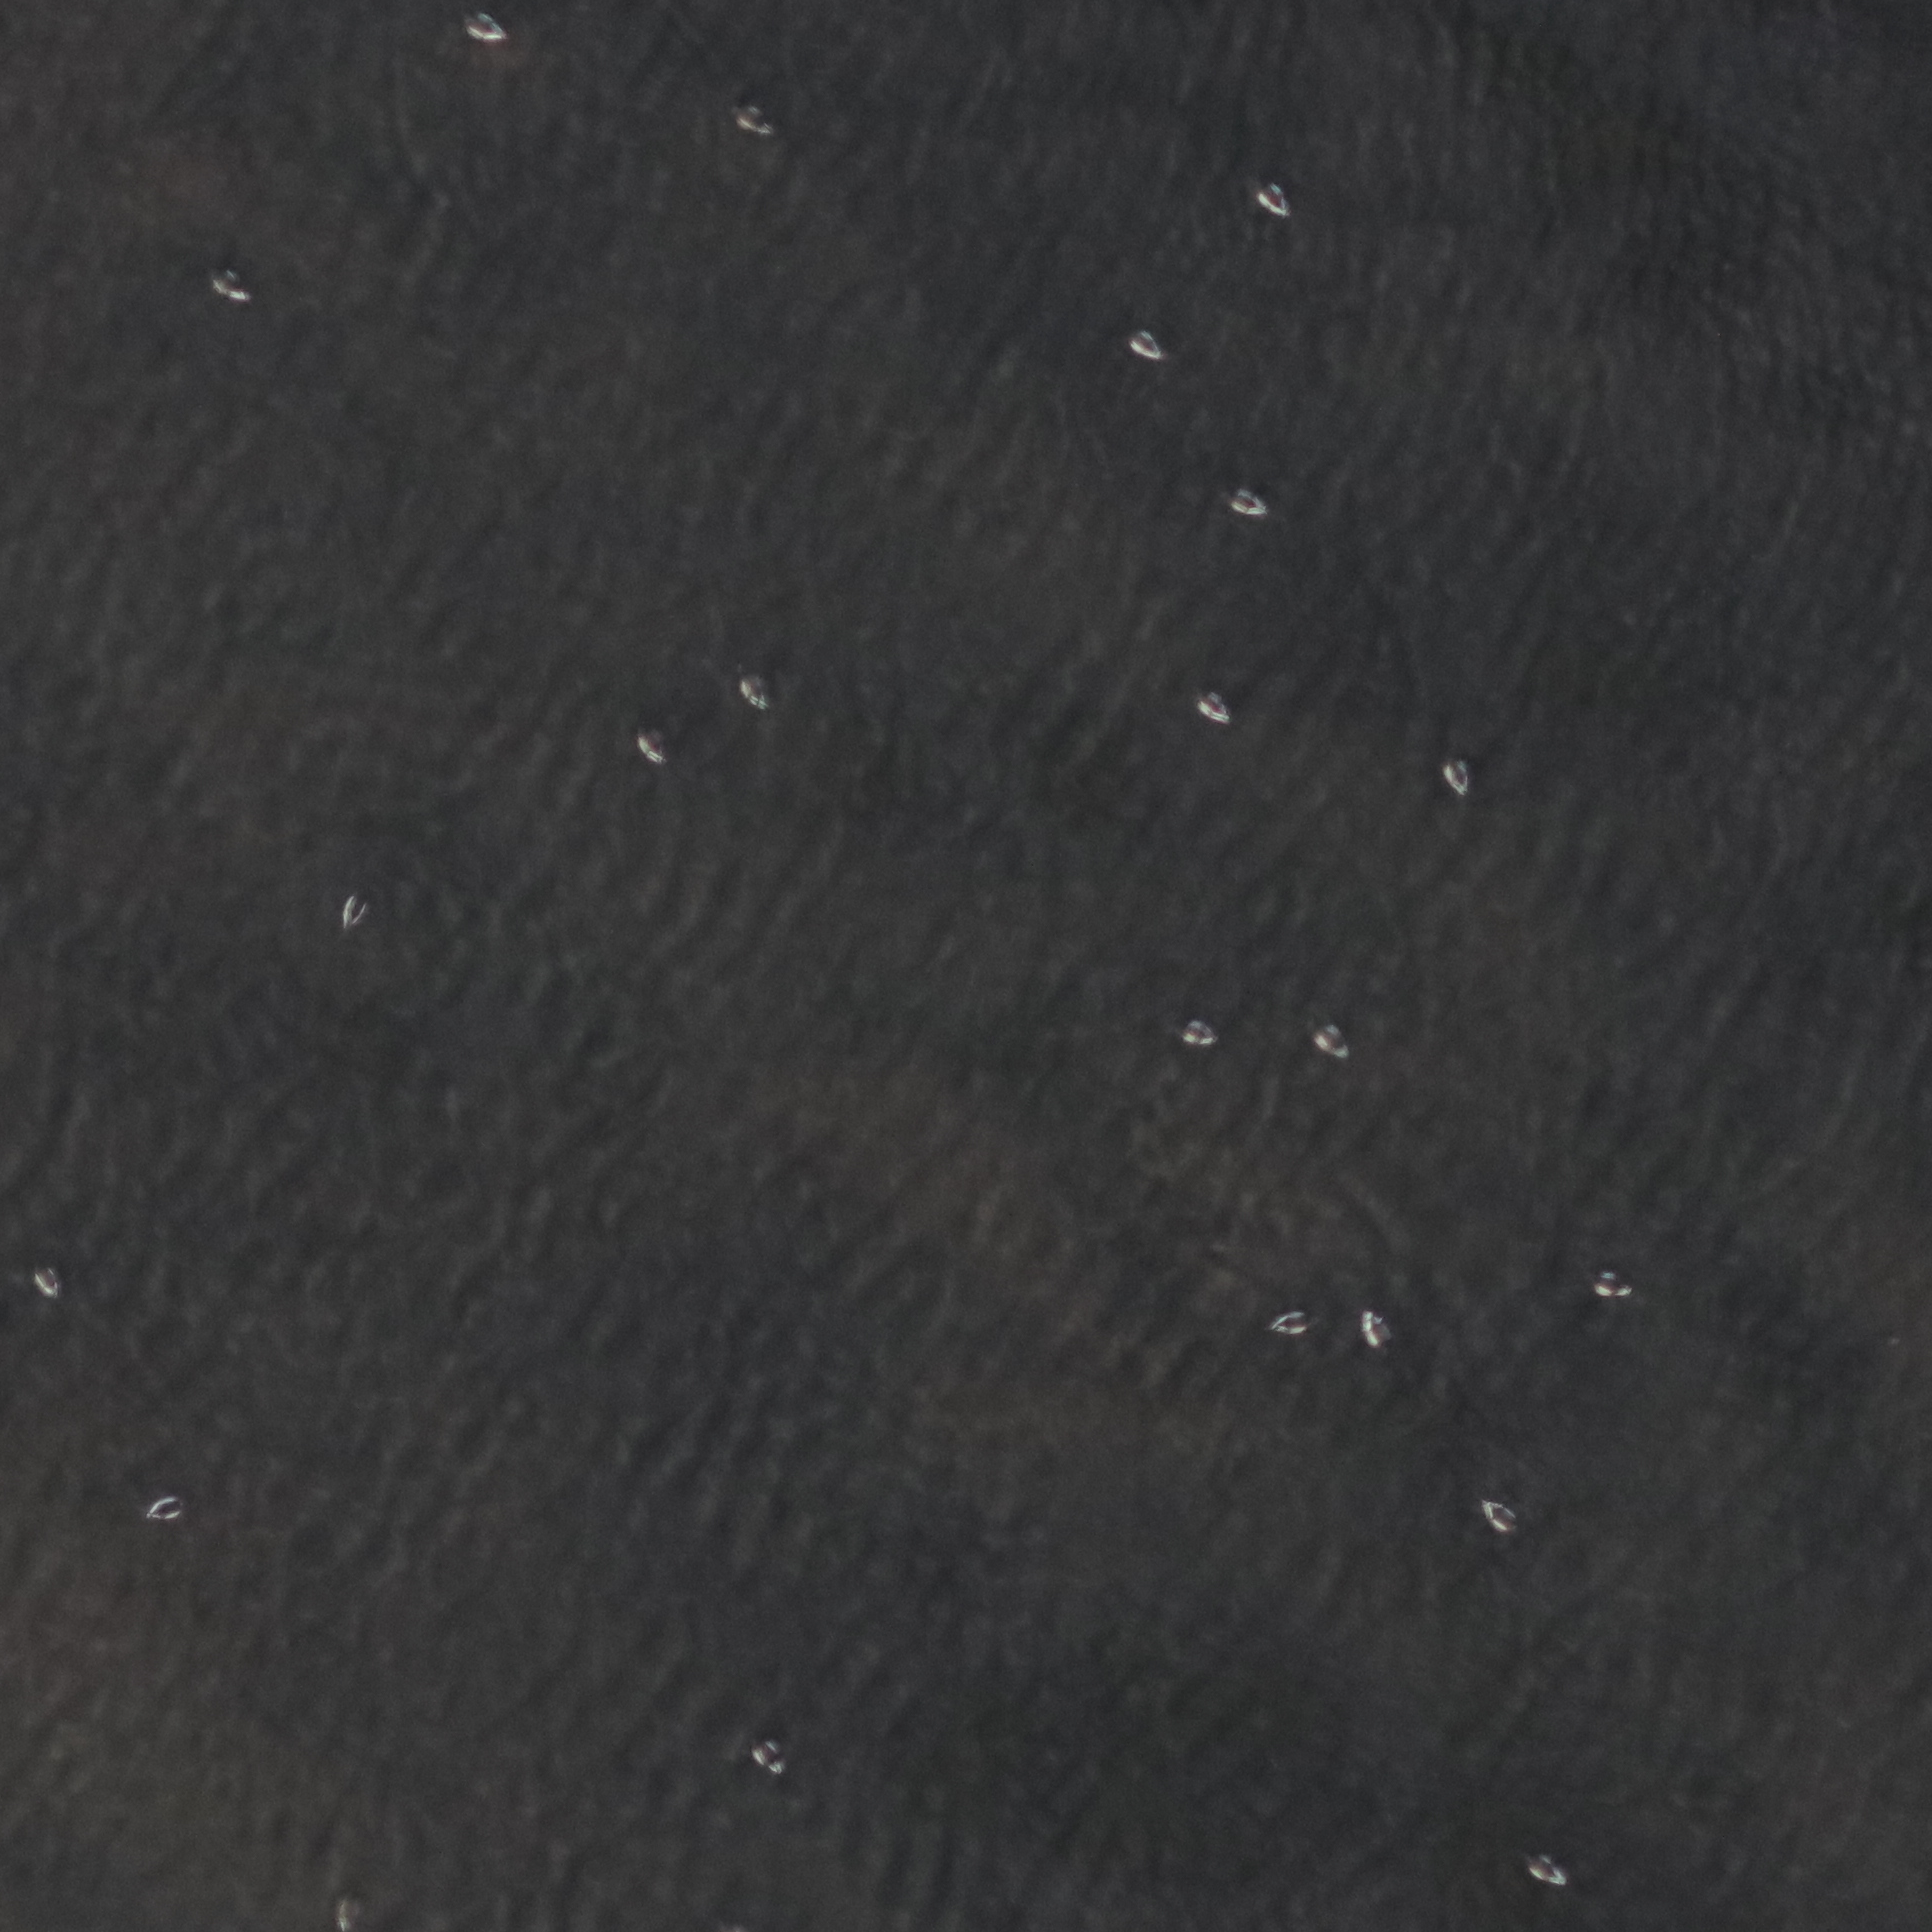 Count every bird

22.